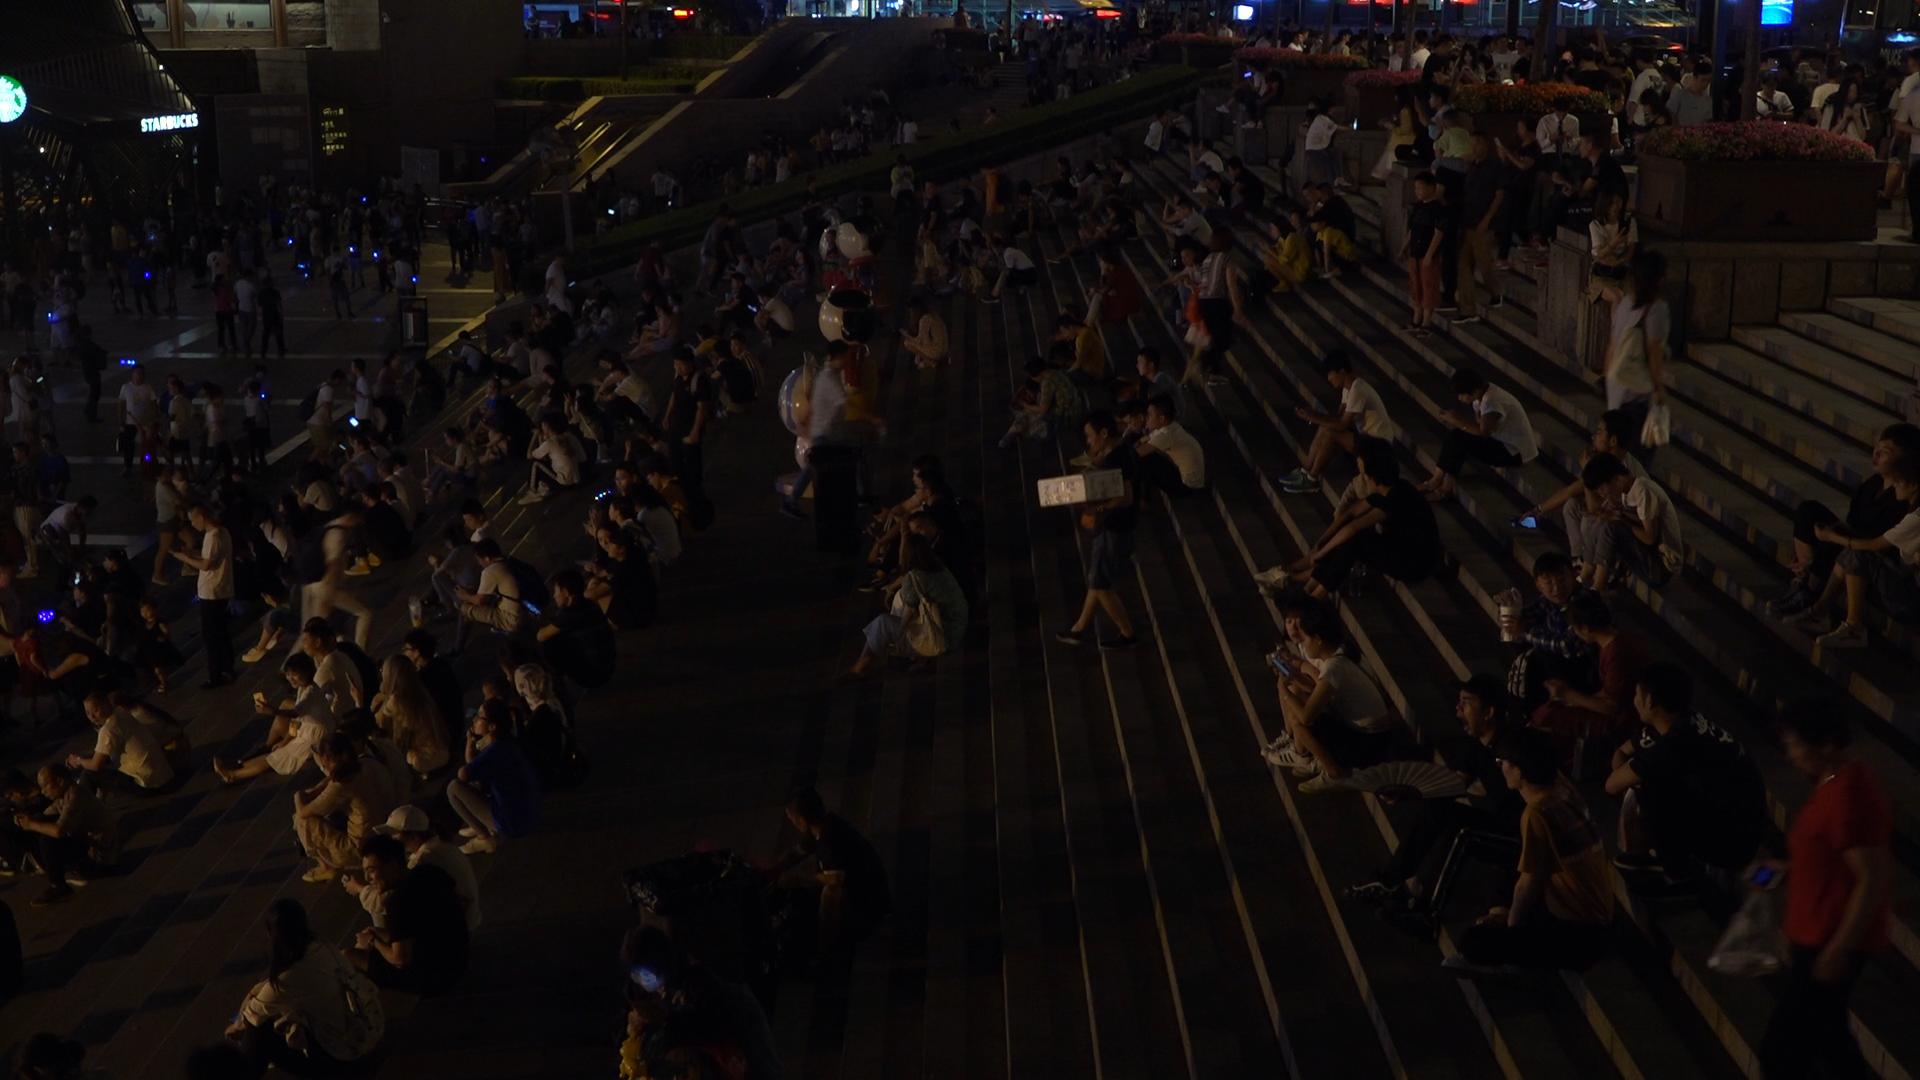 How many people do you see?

288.